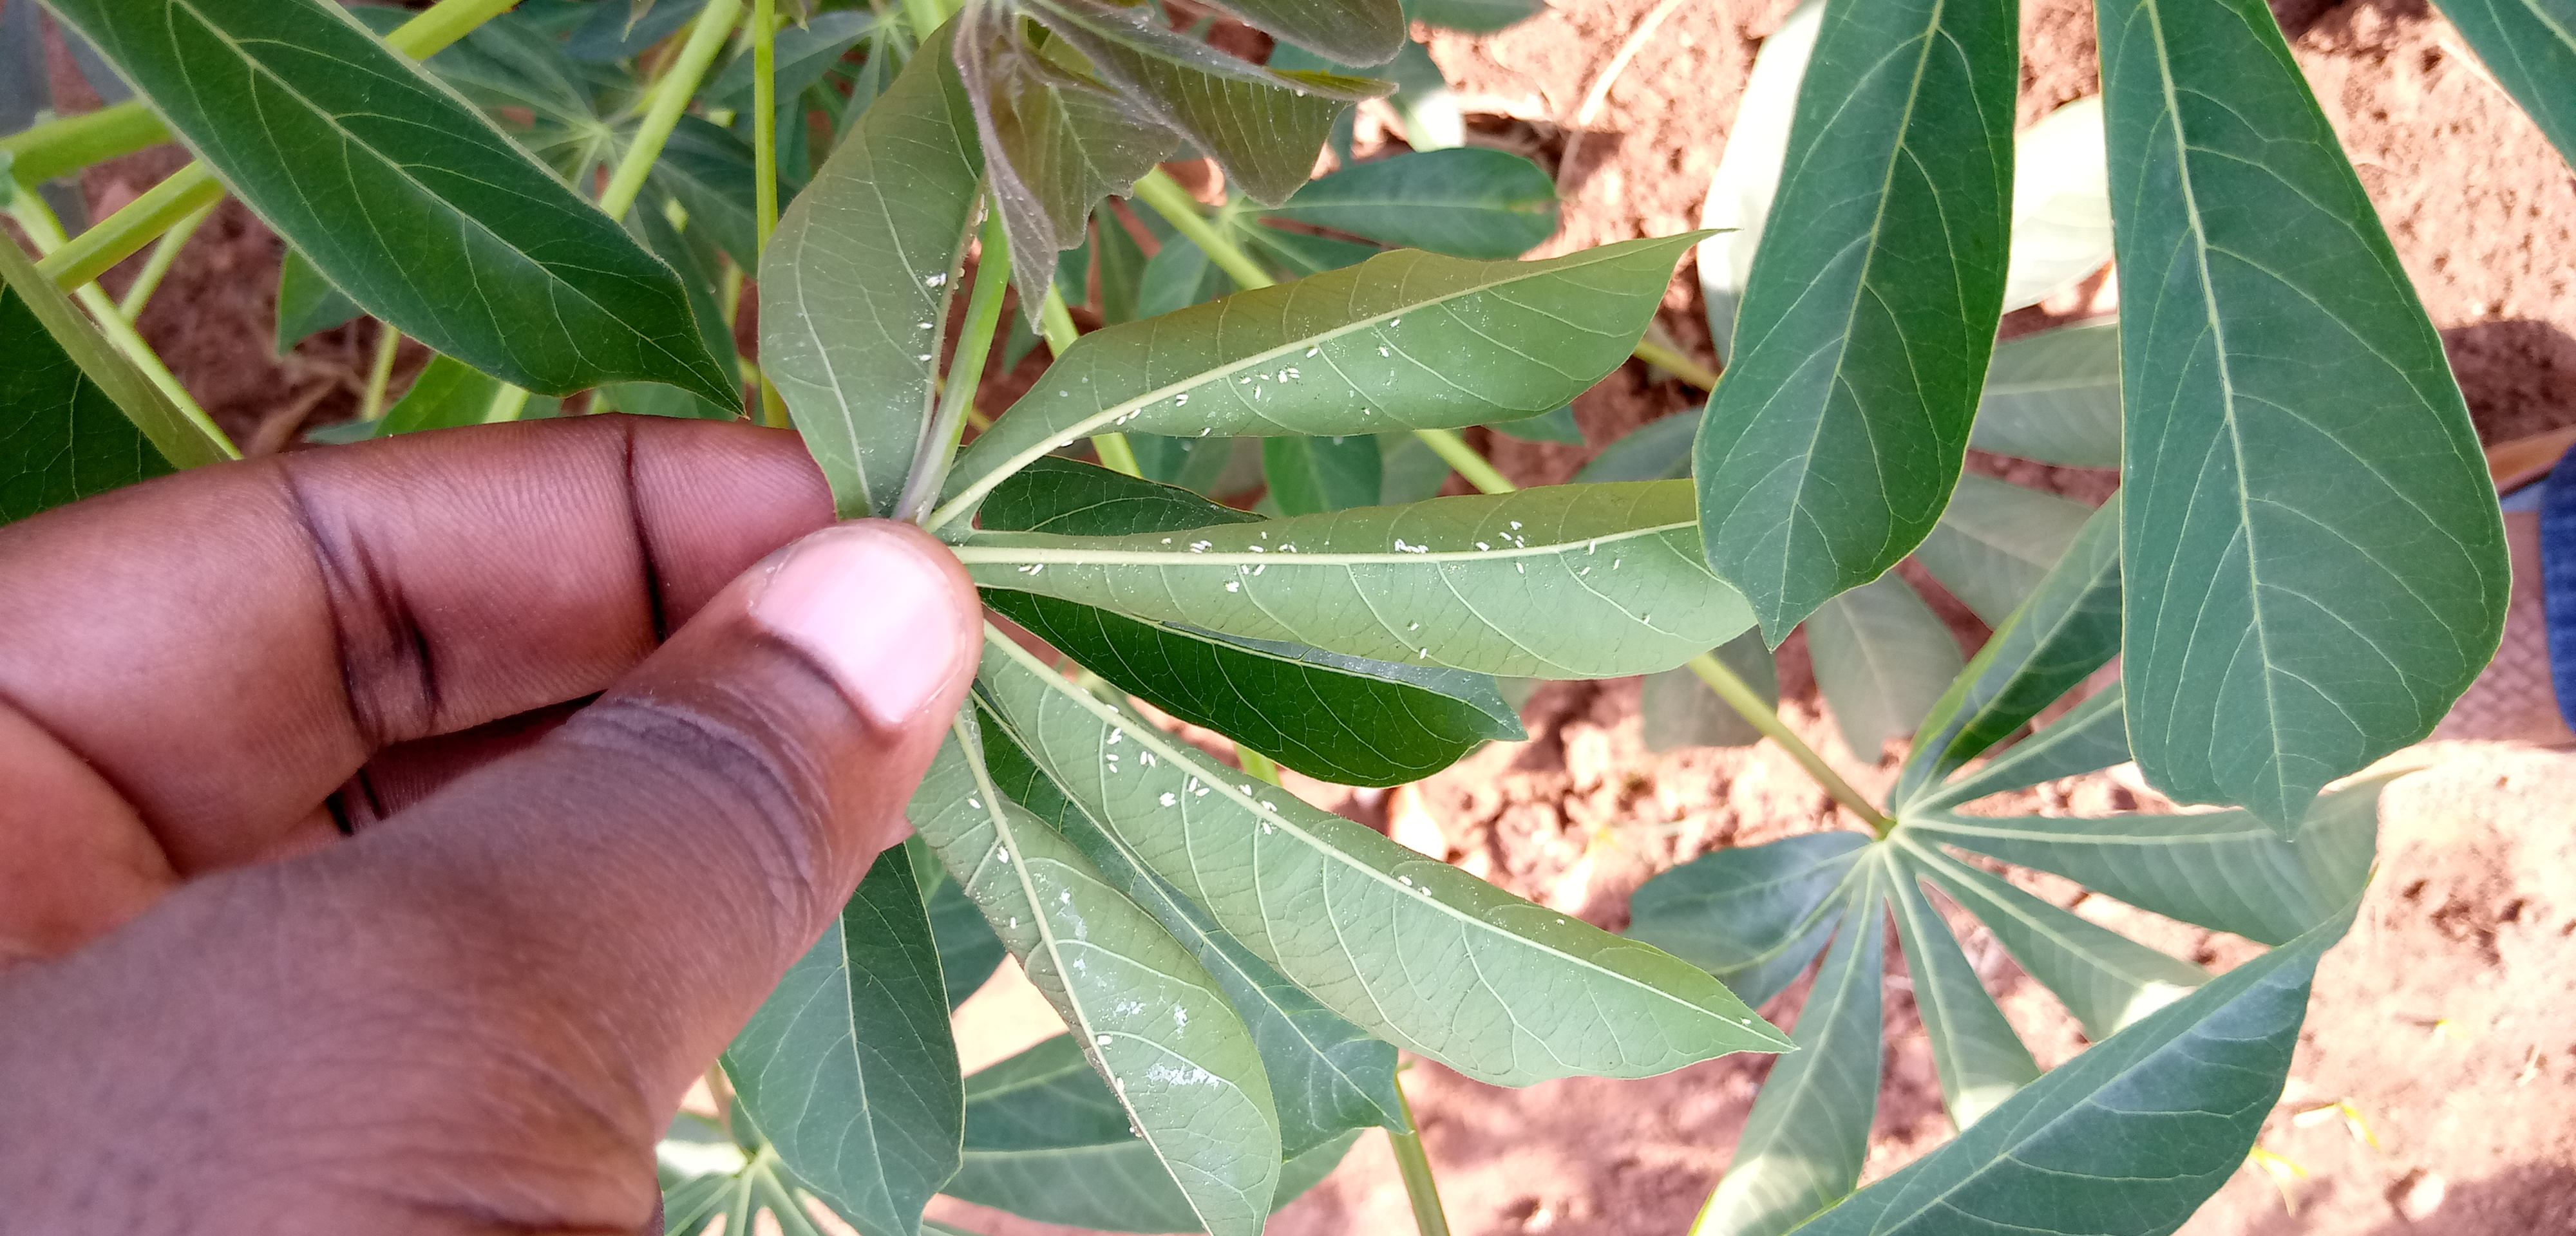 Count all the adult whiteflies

79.